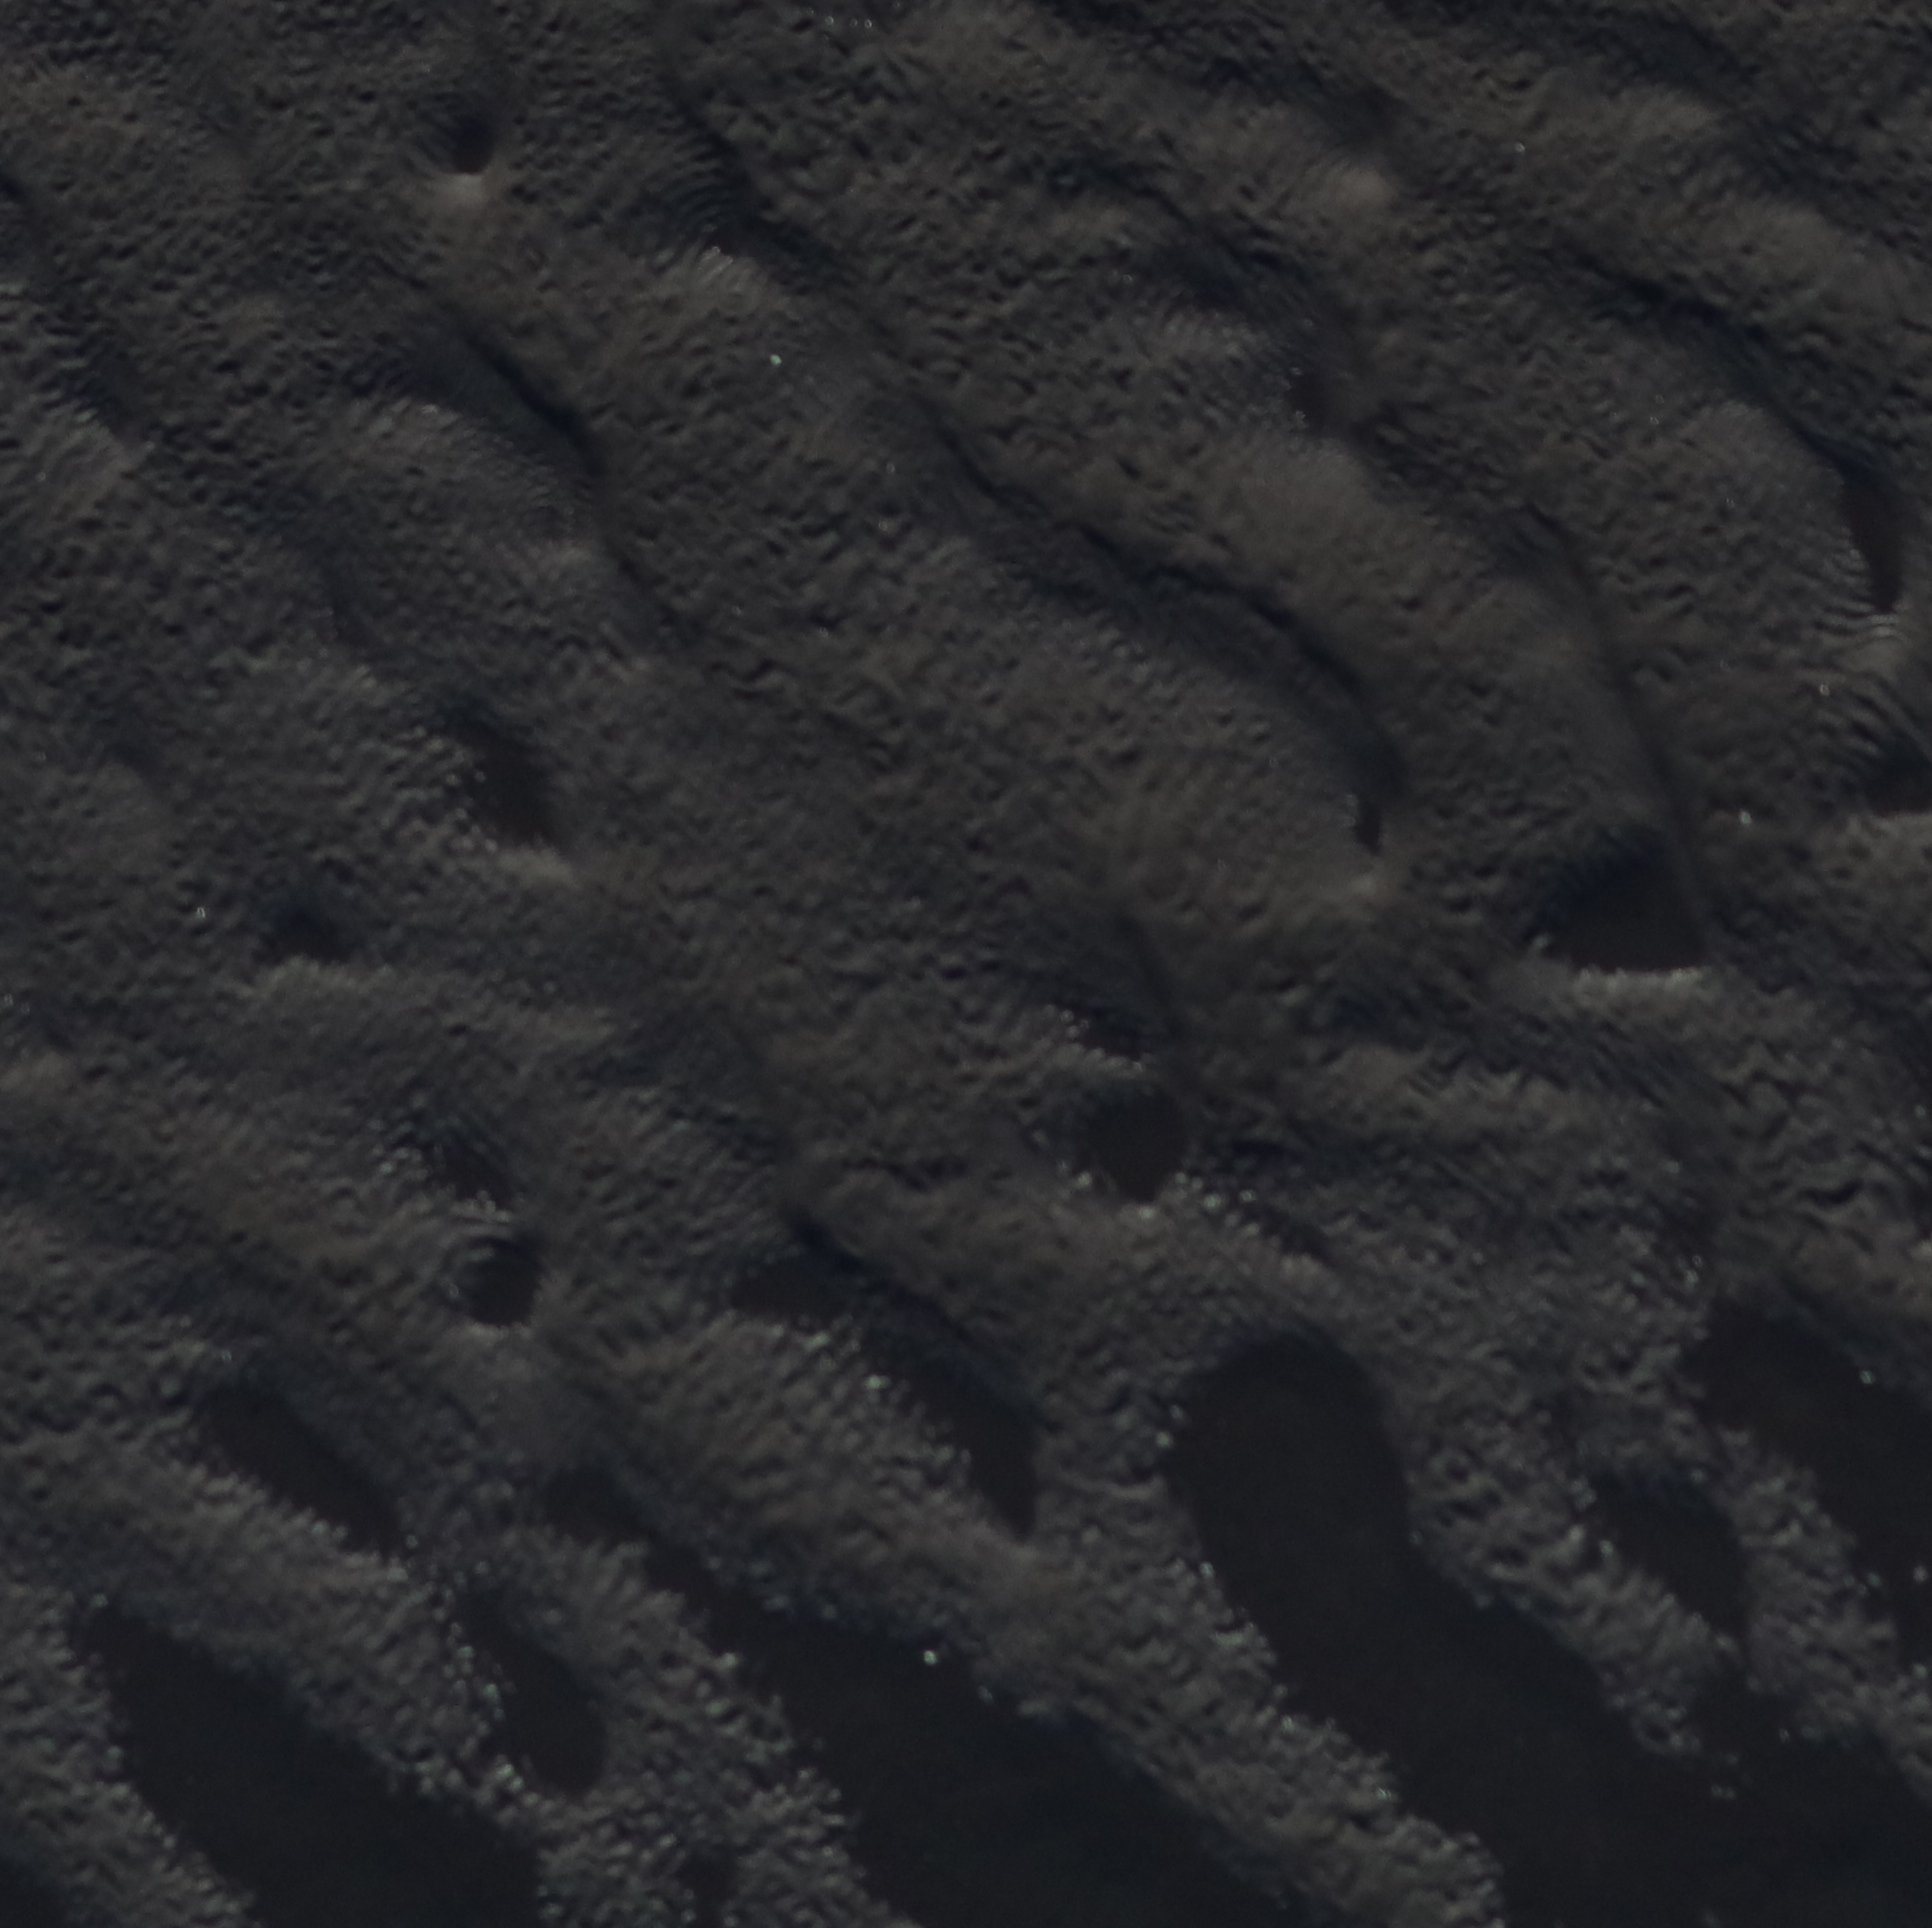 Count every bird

0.